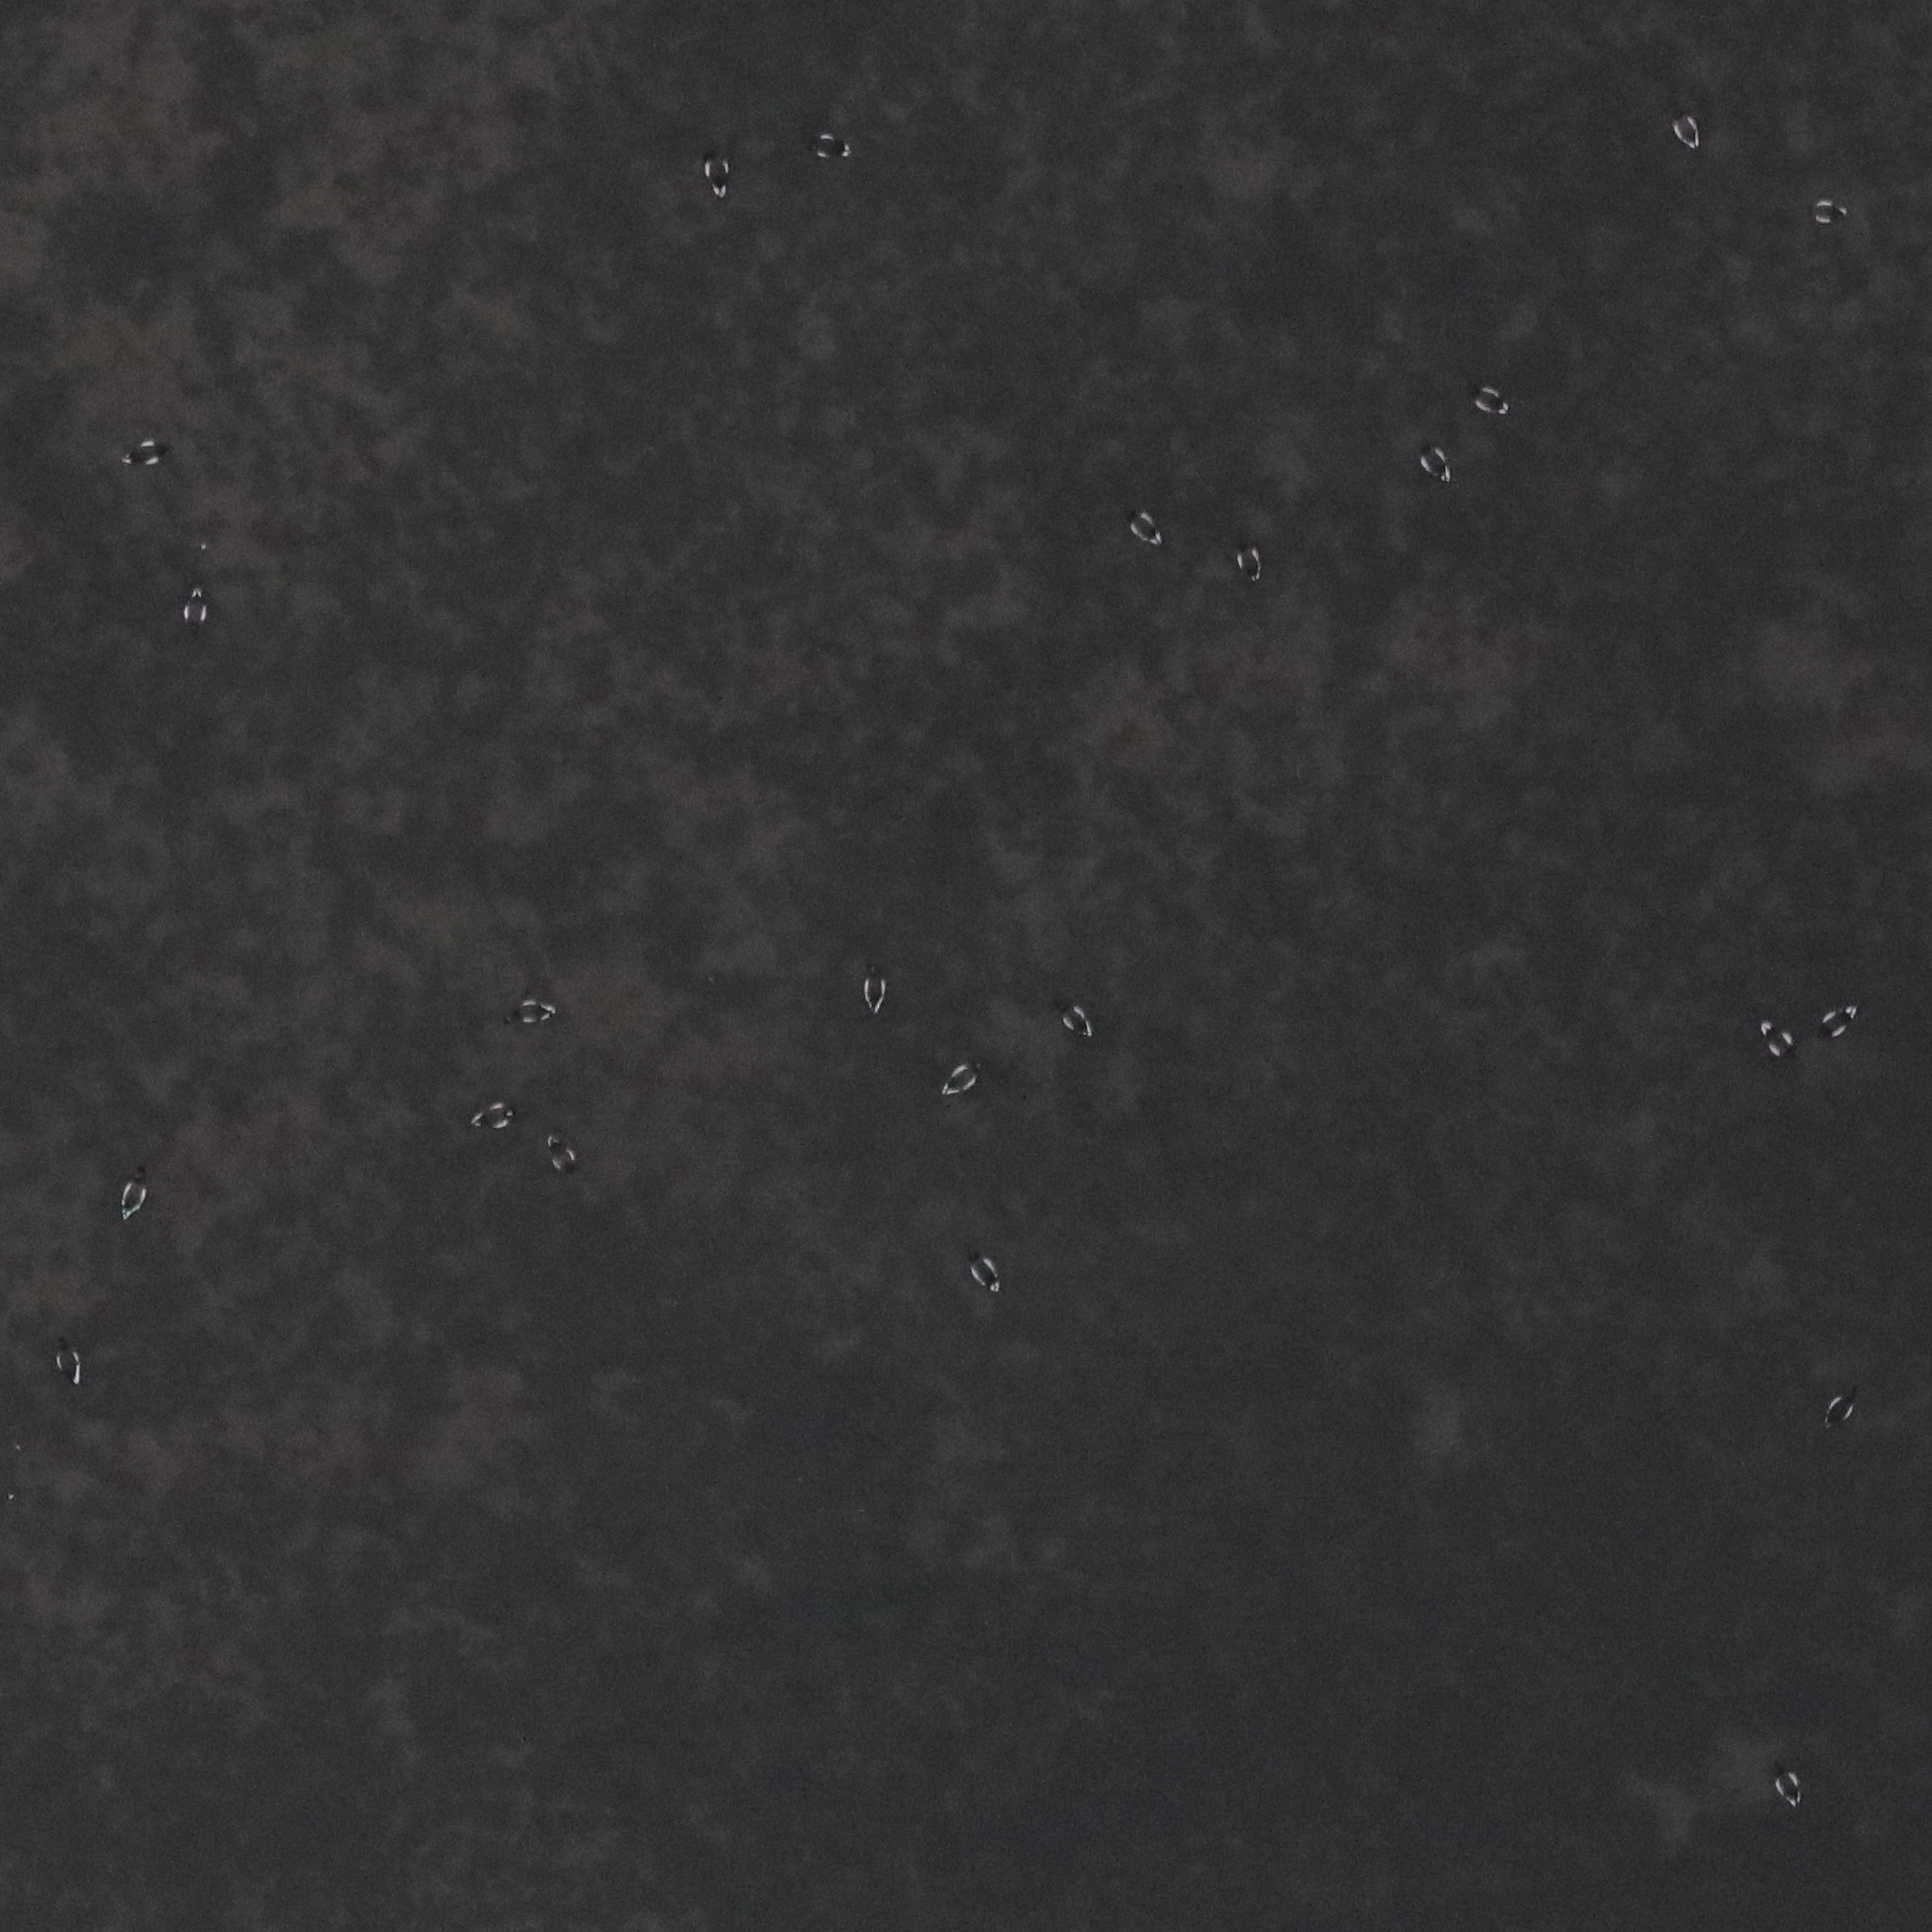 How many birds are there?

23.